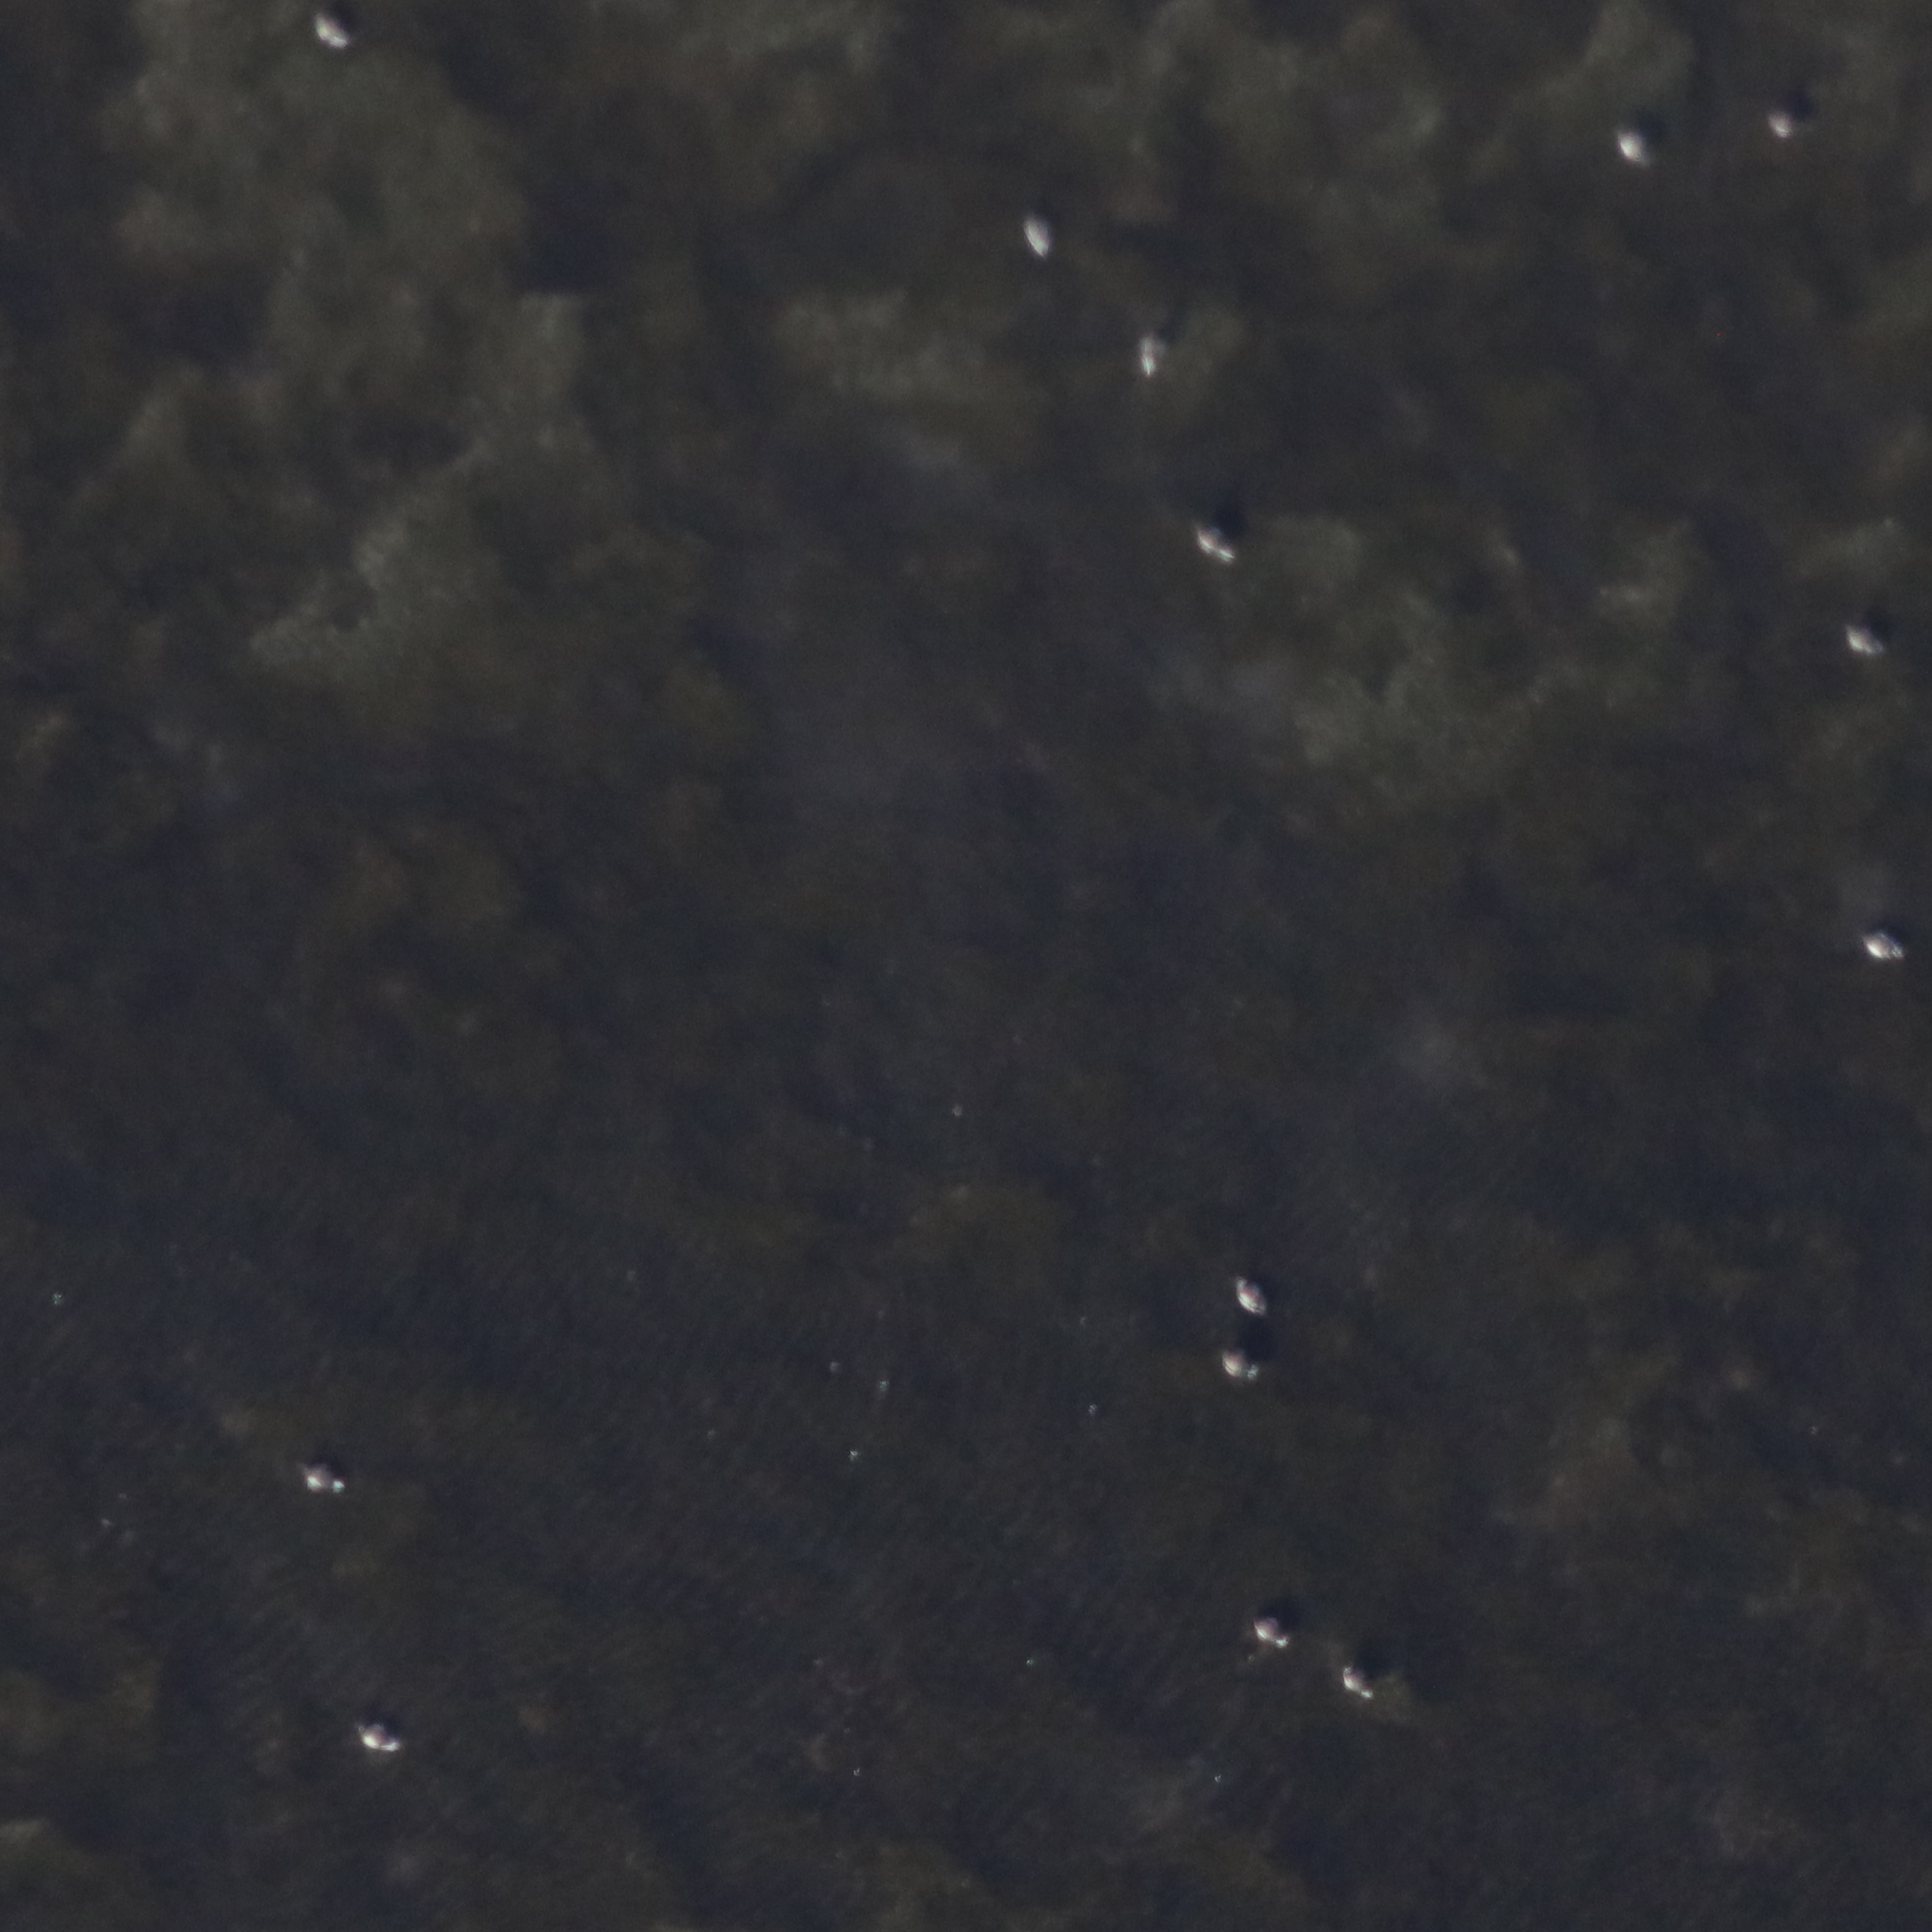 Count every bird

14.